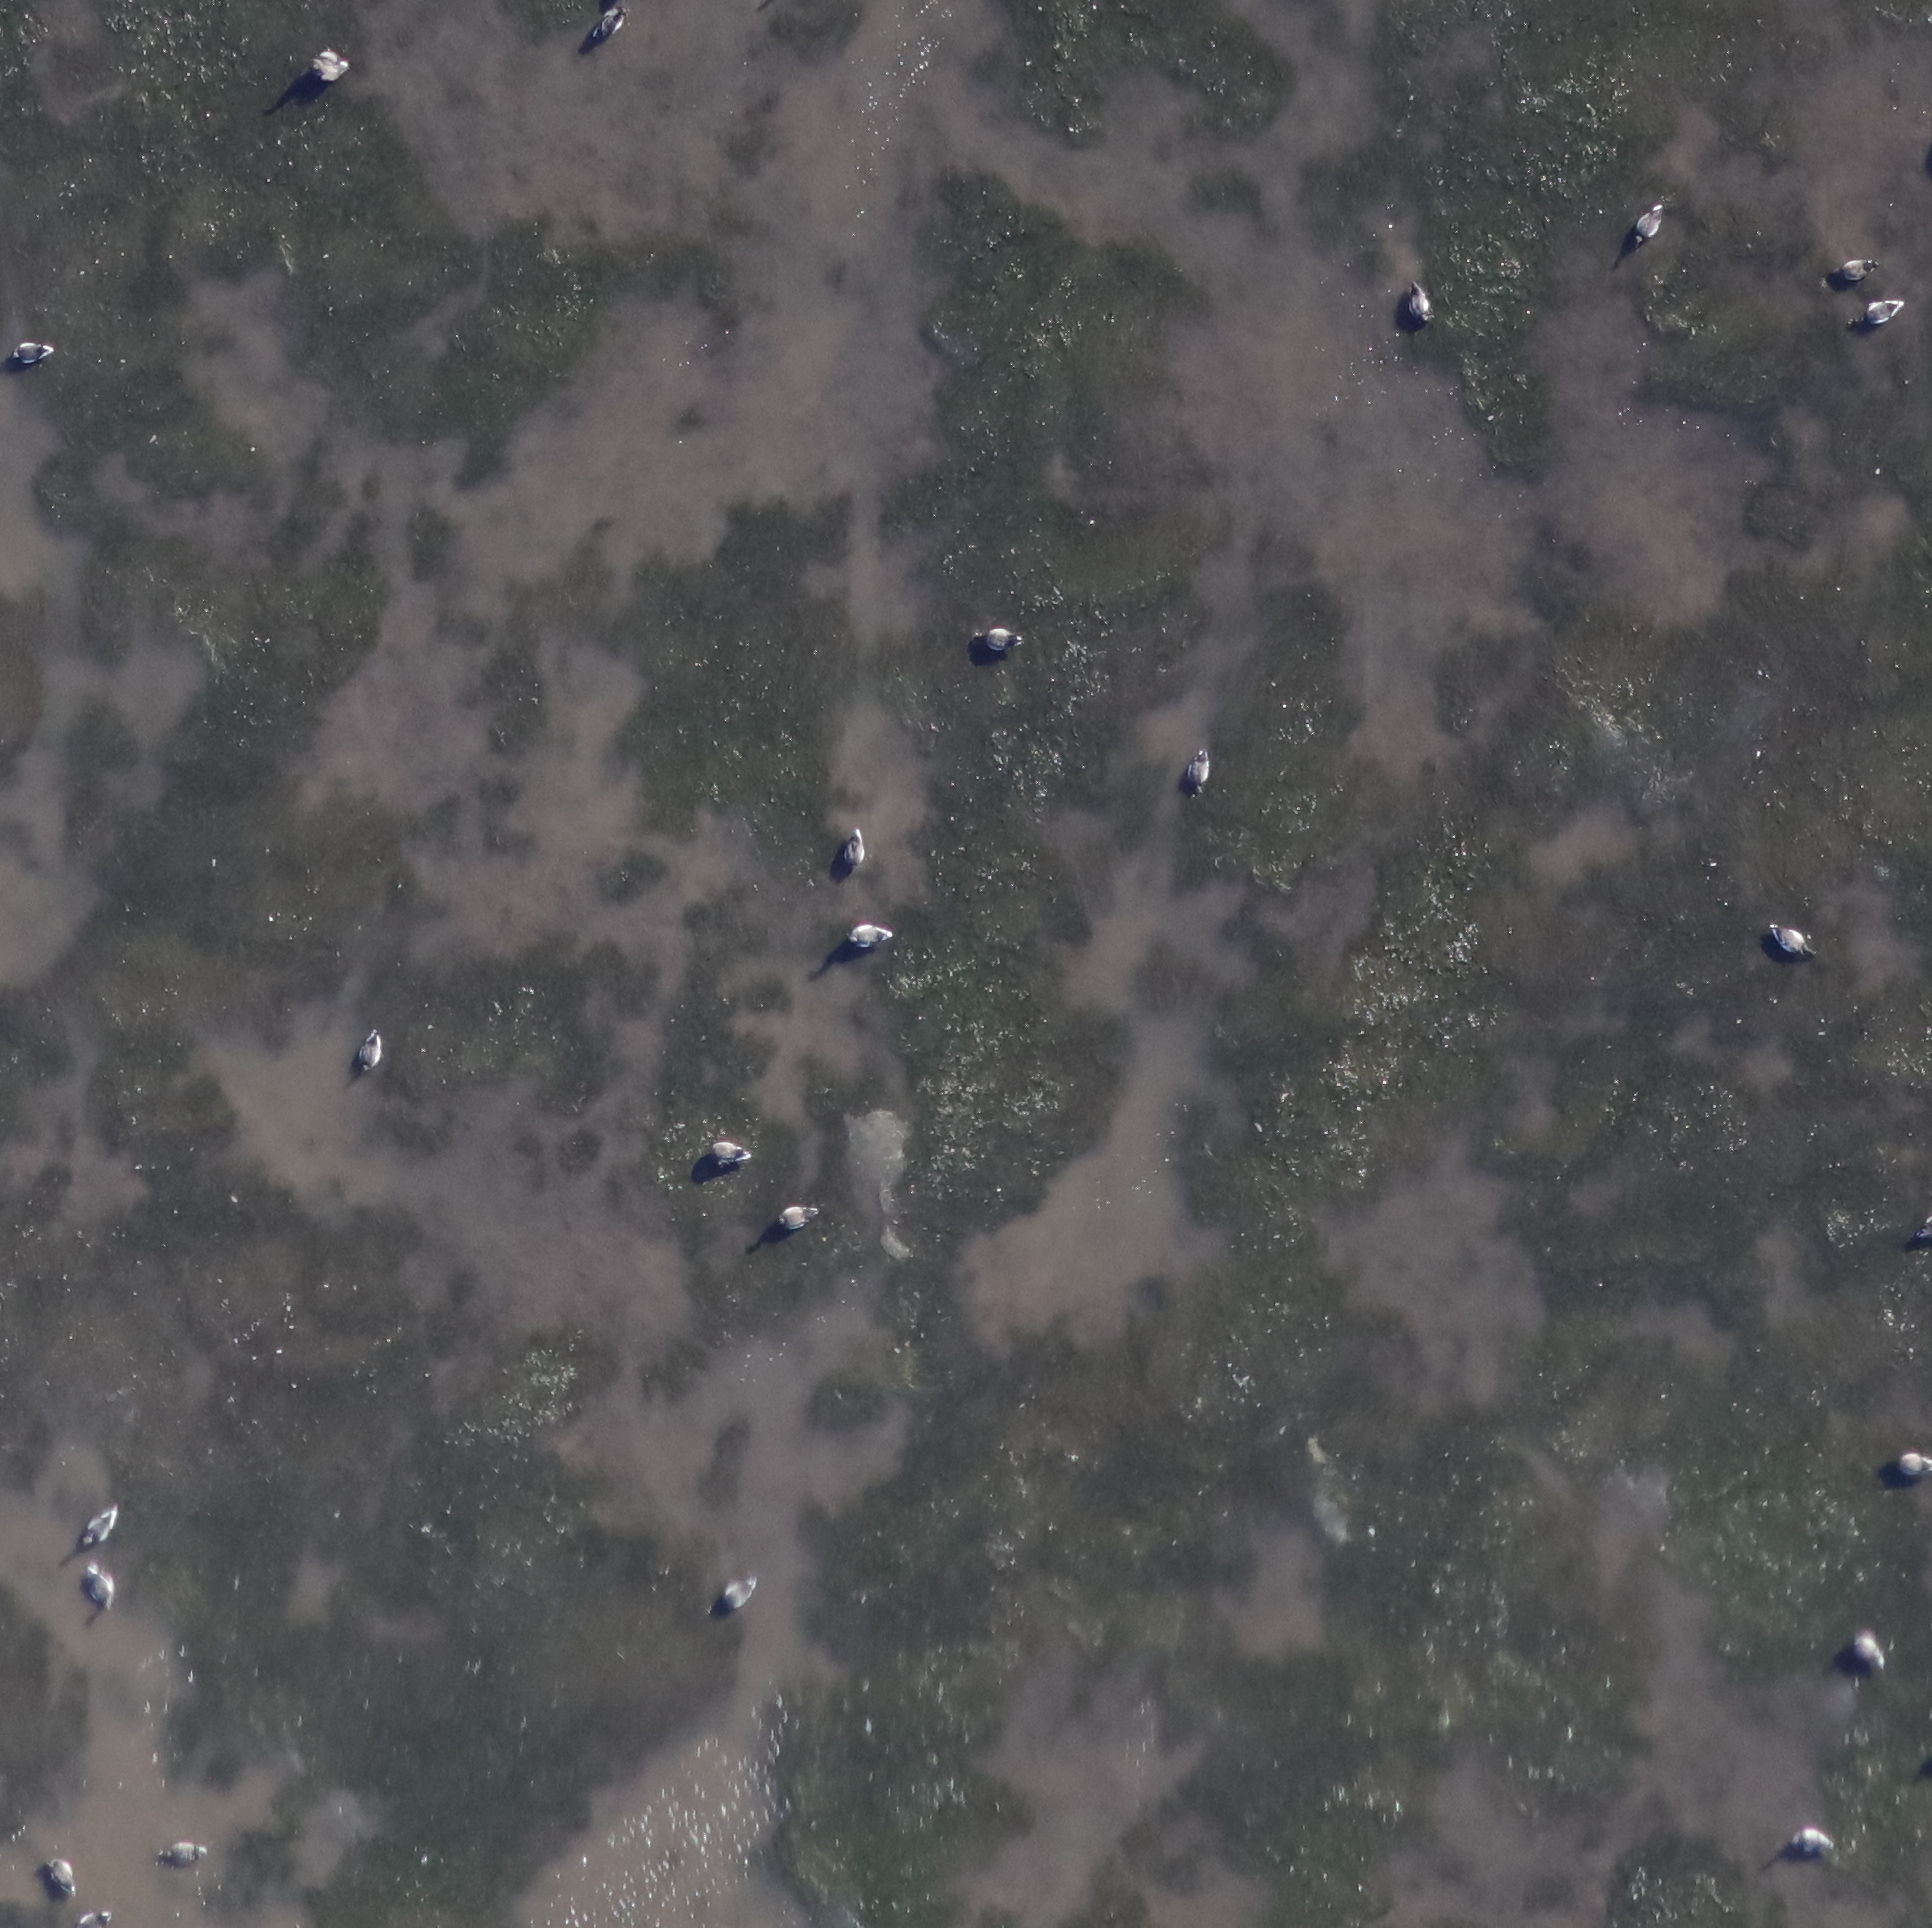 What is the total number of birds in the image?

24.